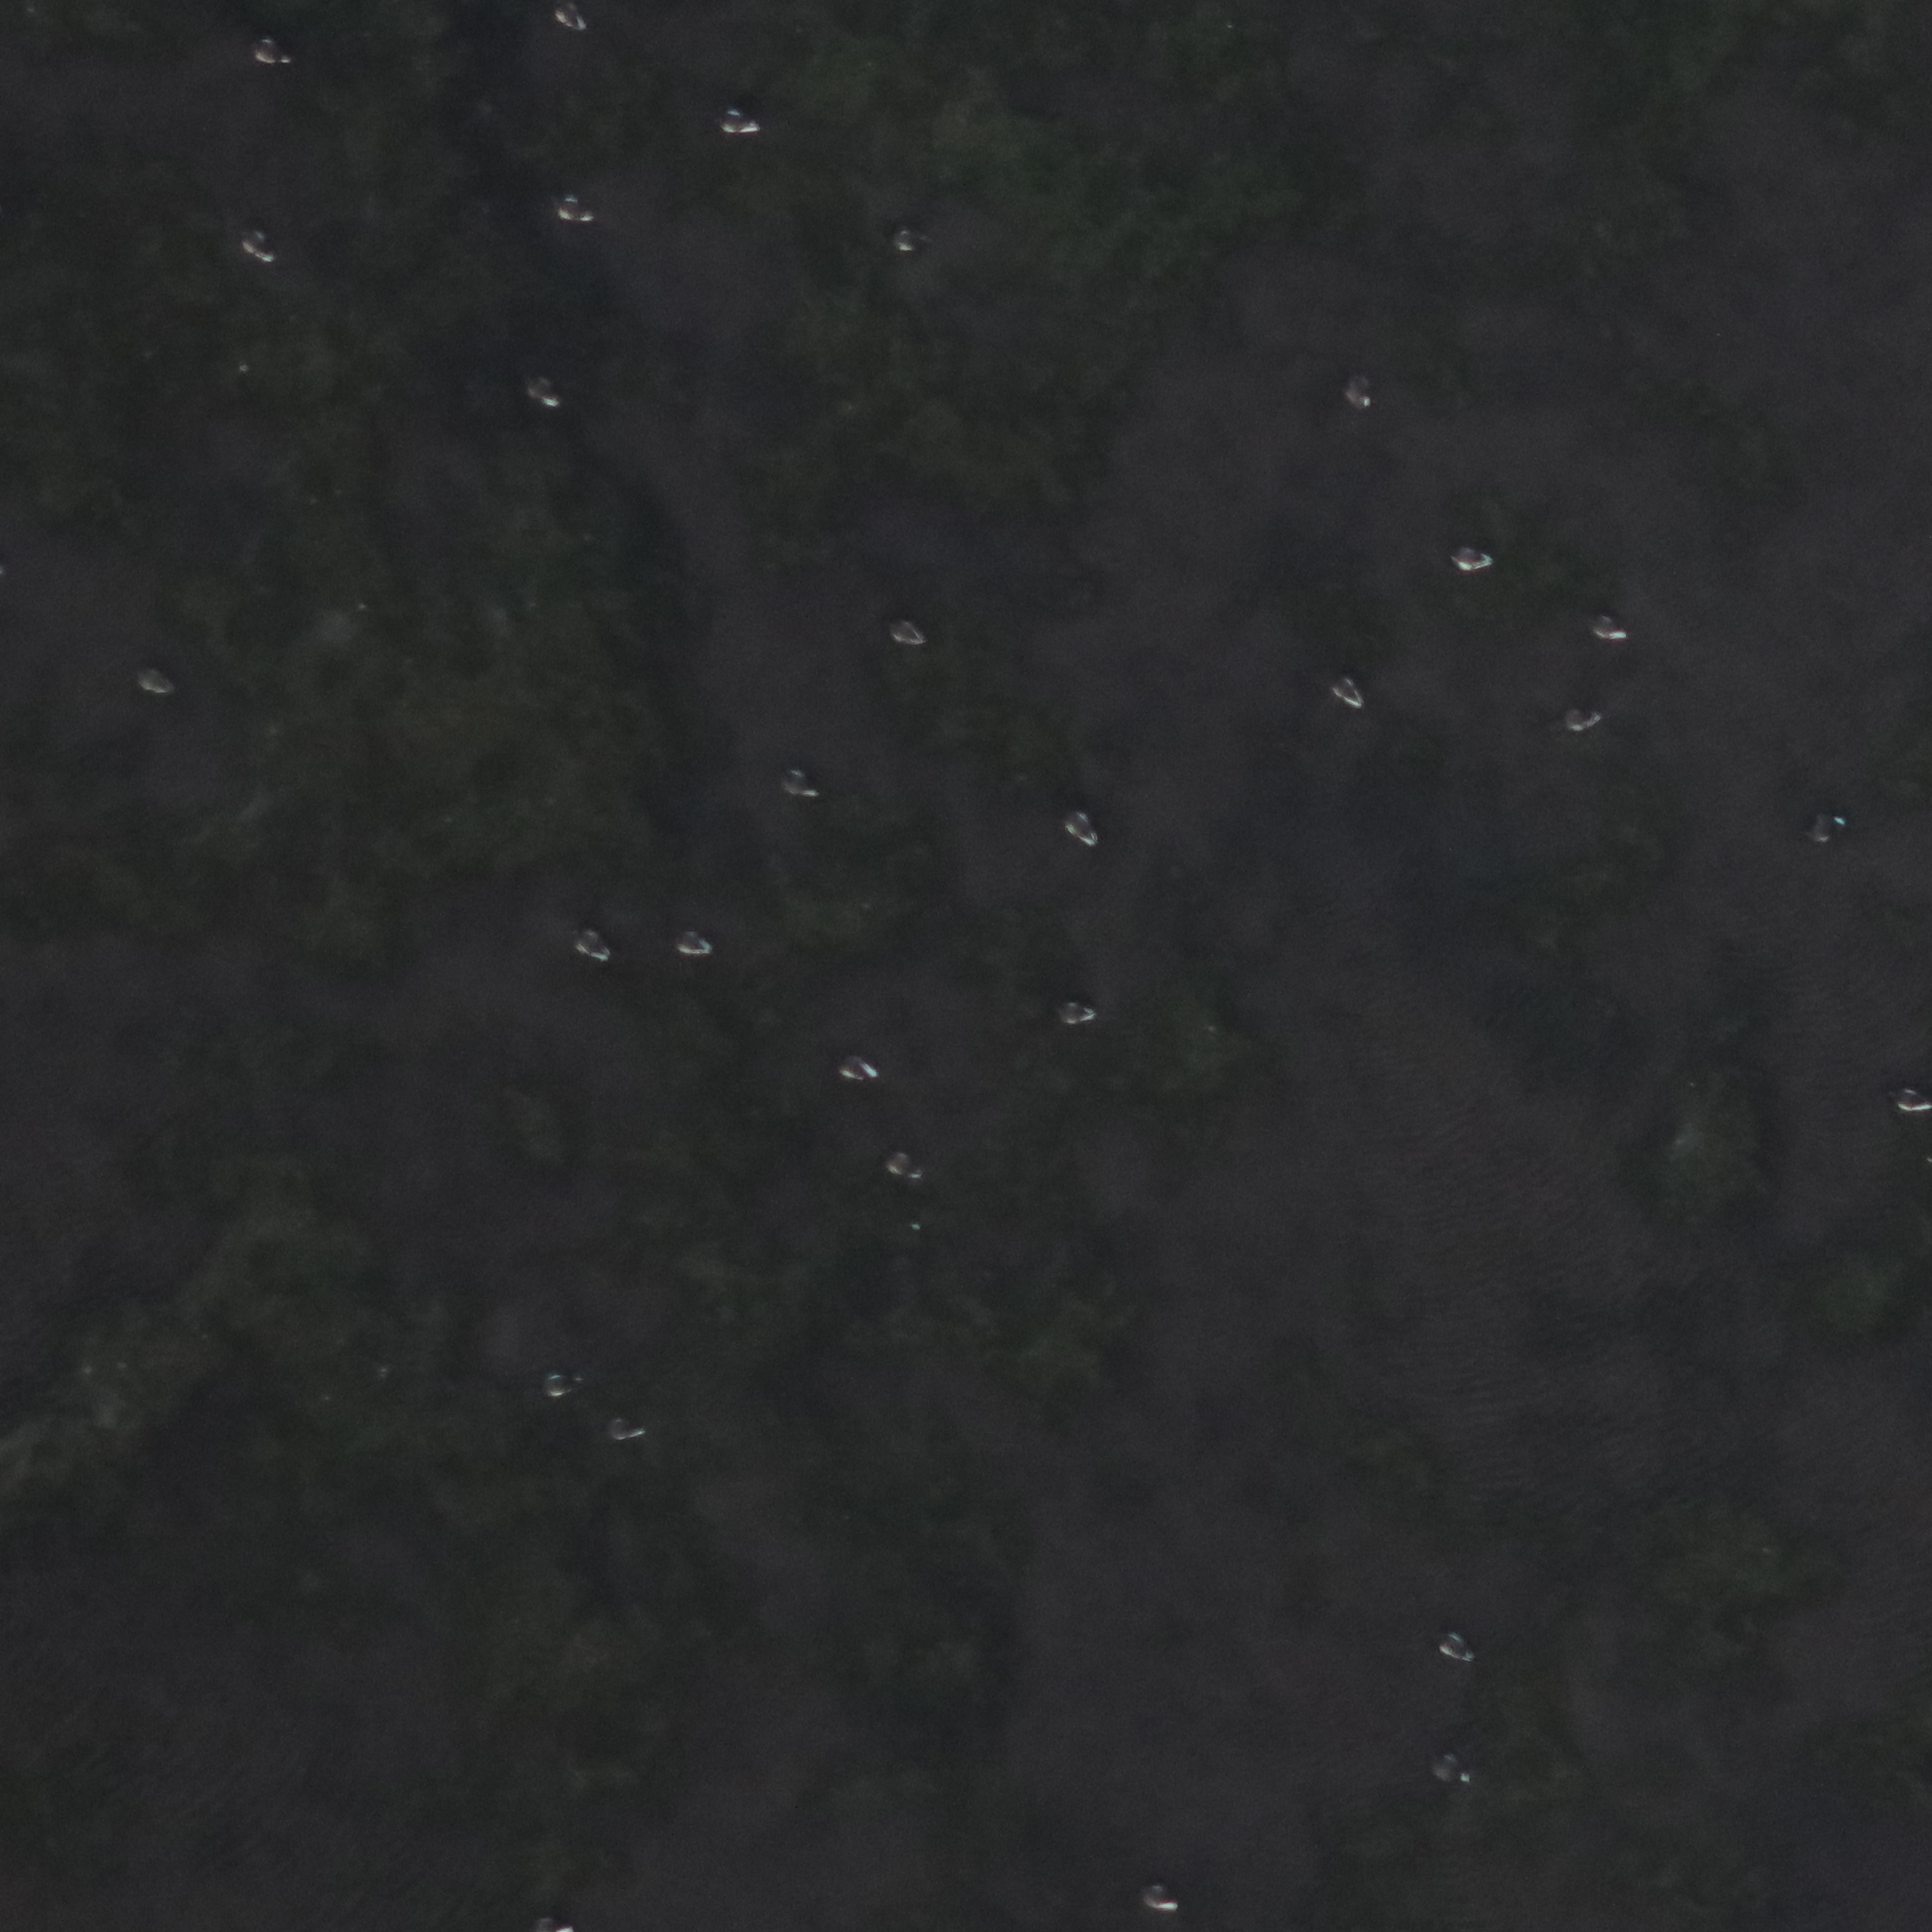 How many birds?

29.